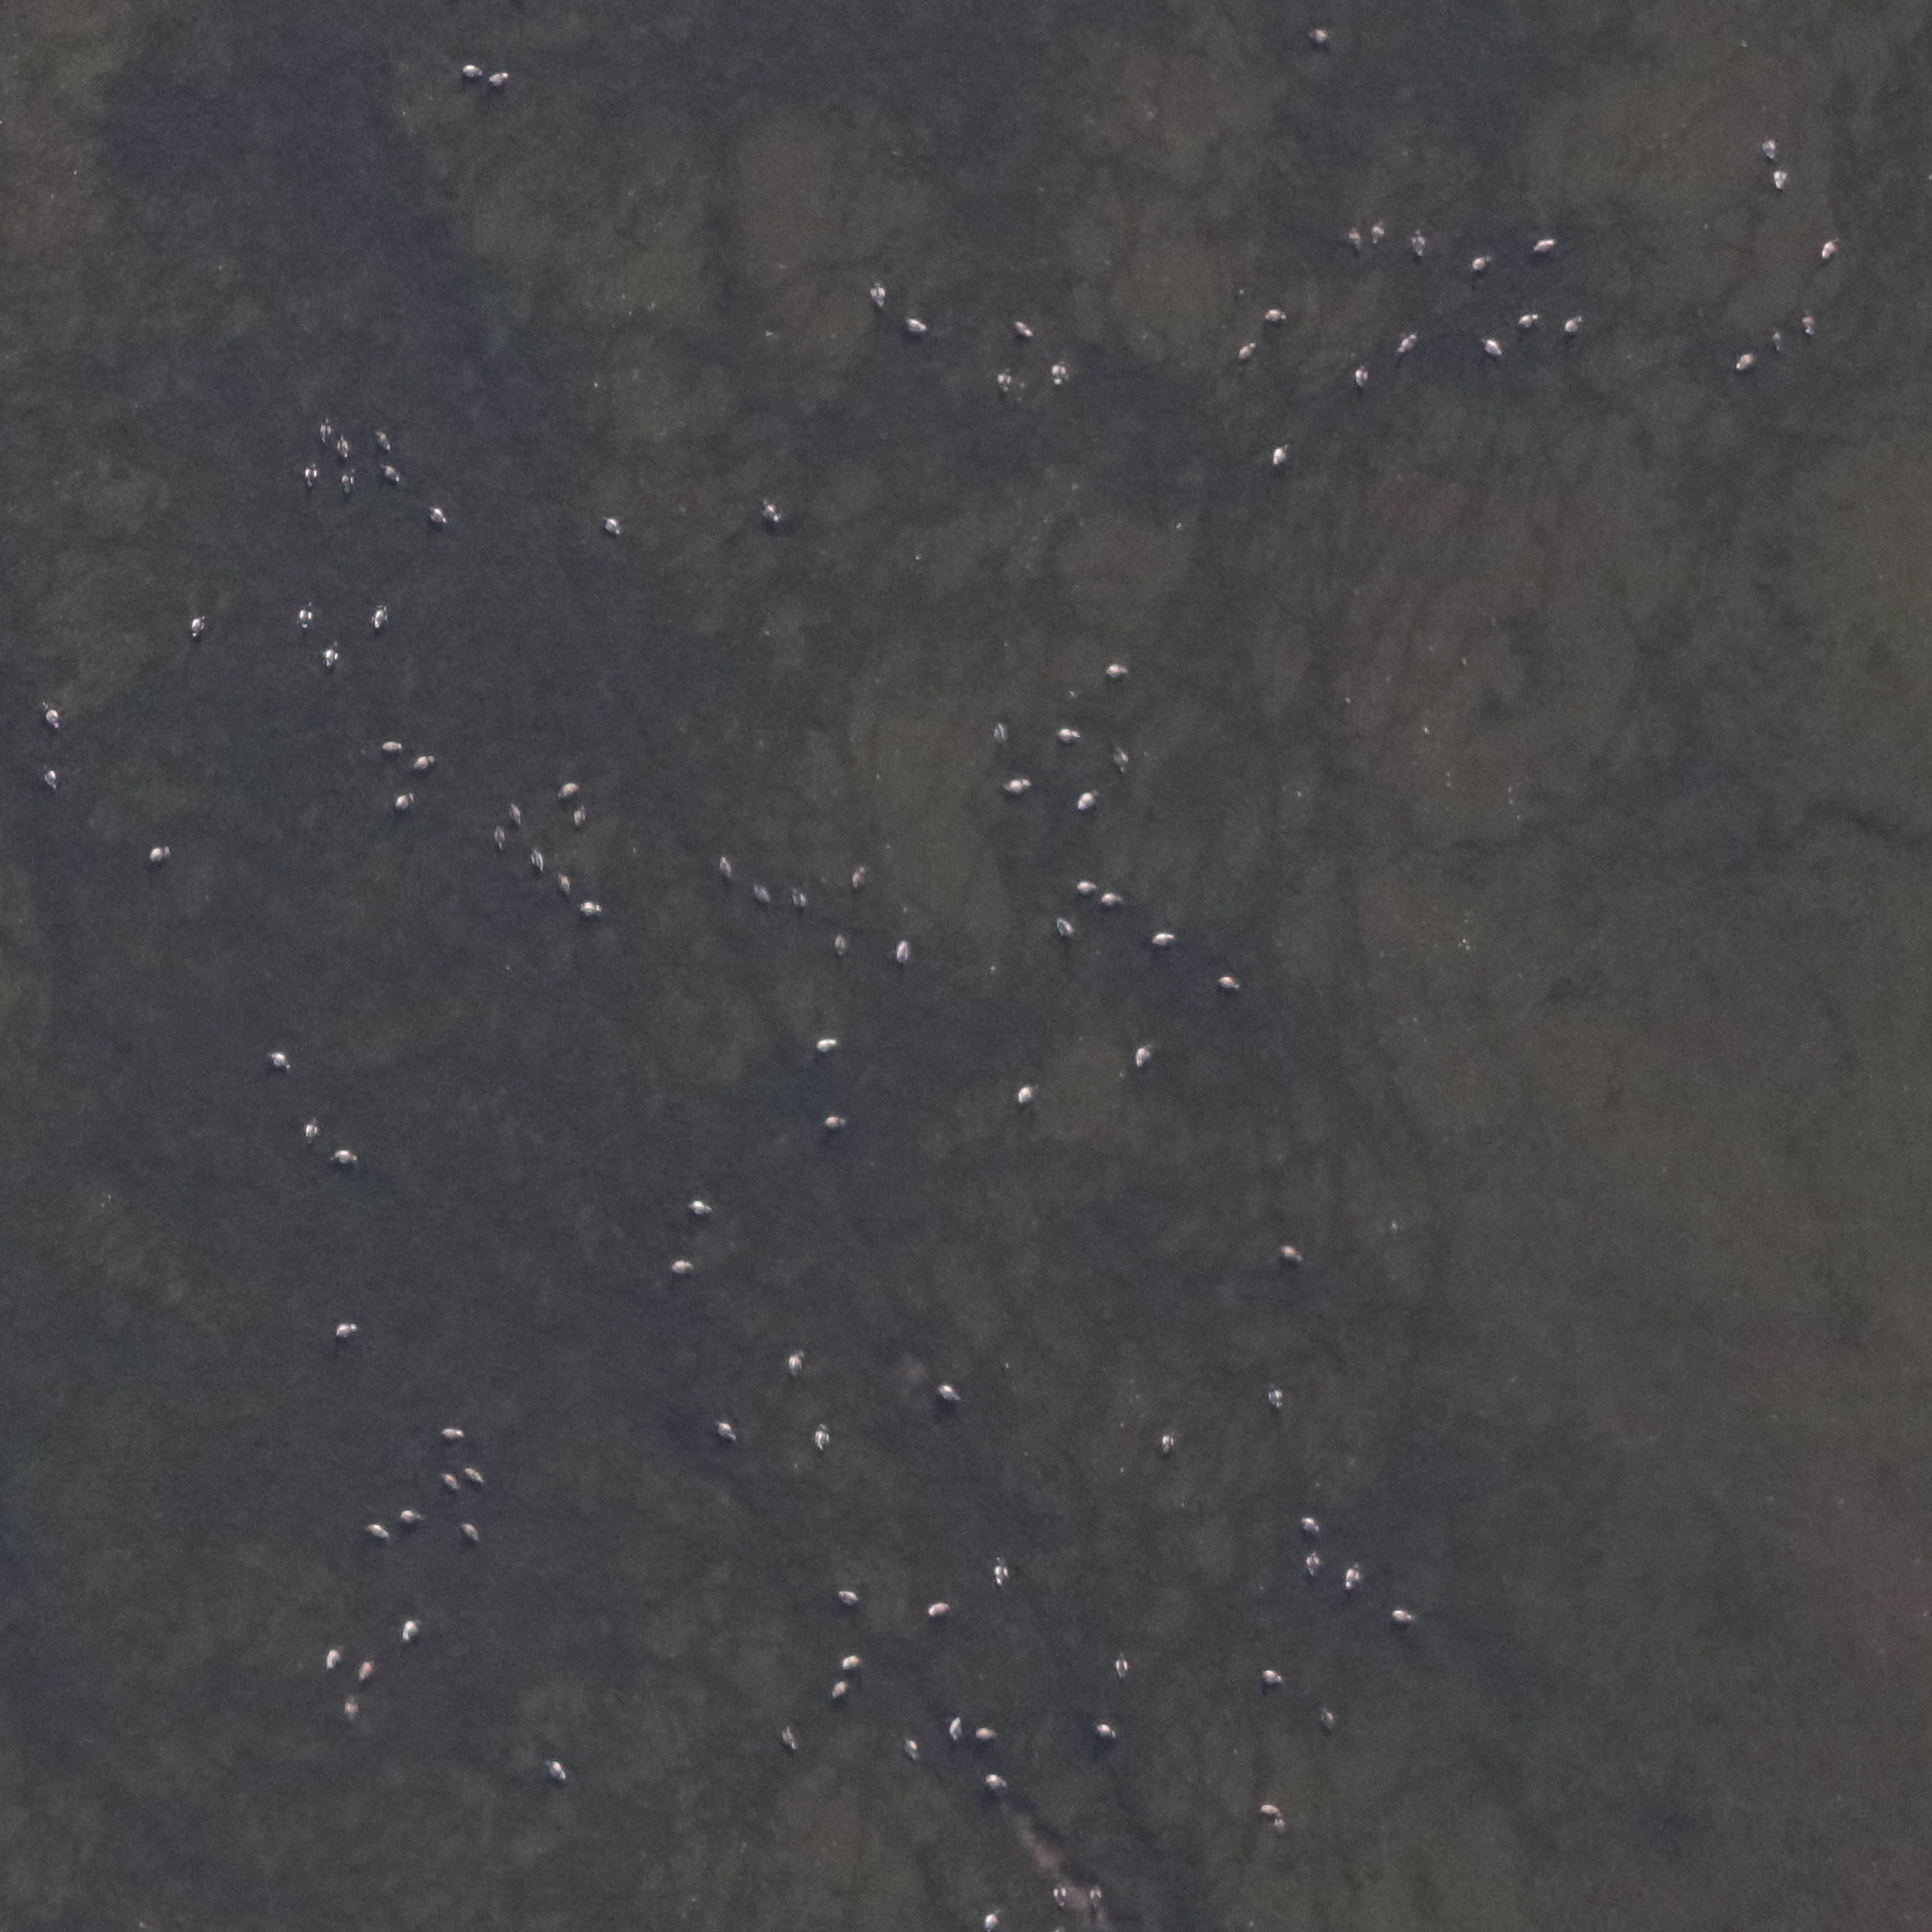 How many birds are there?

121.